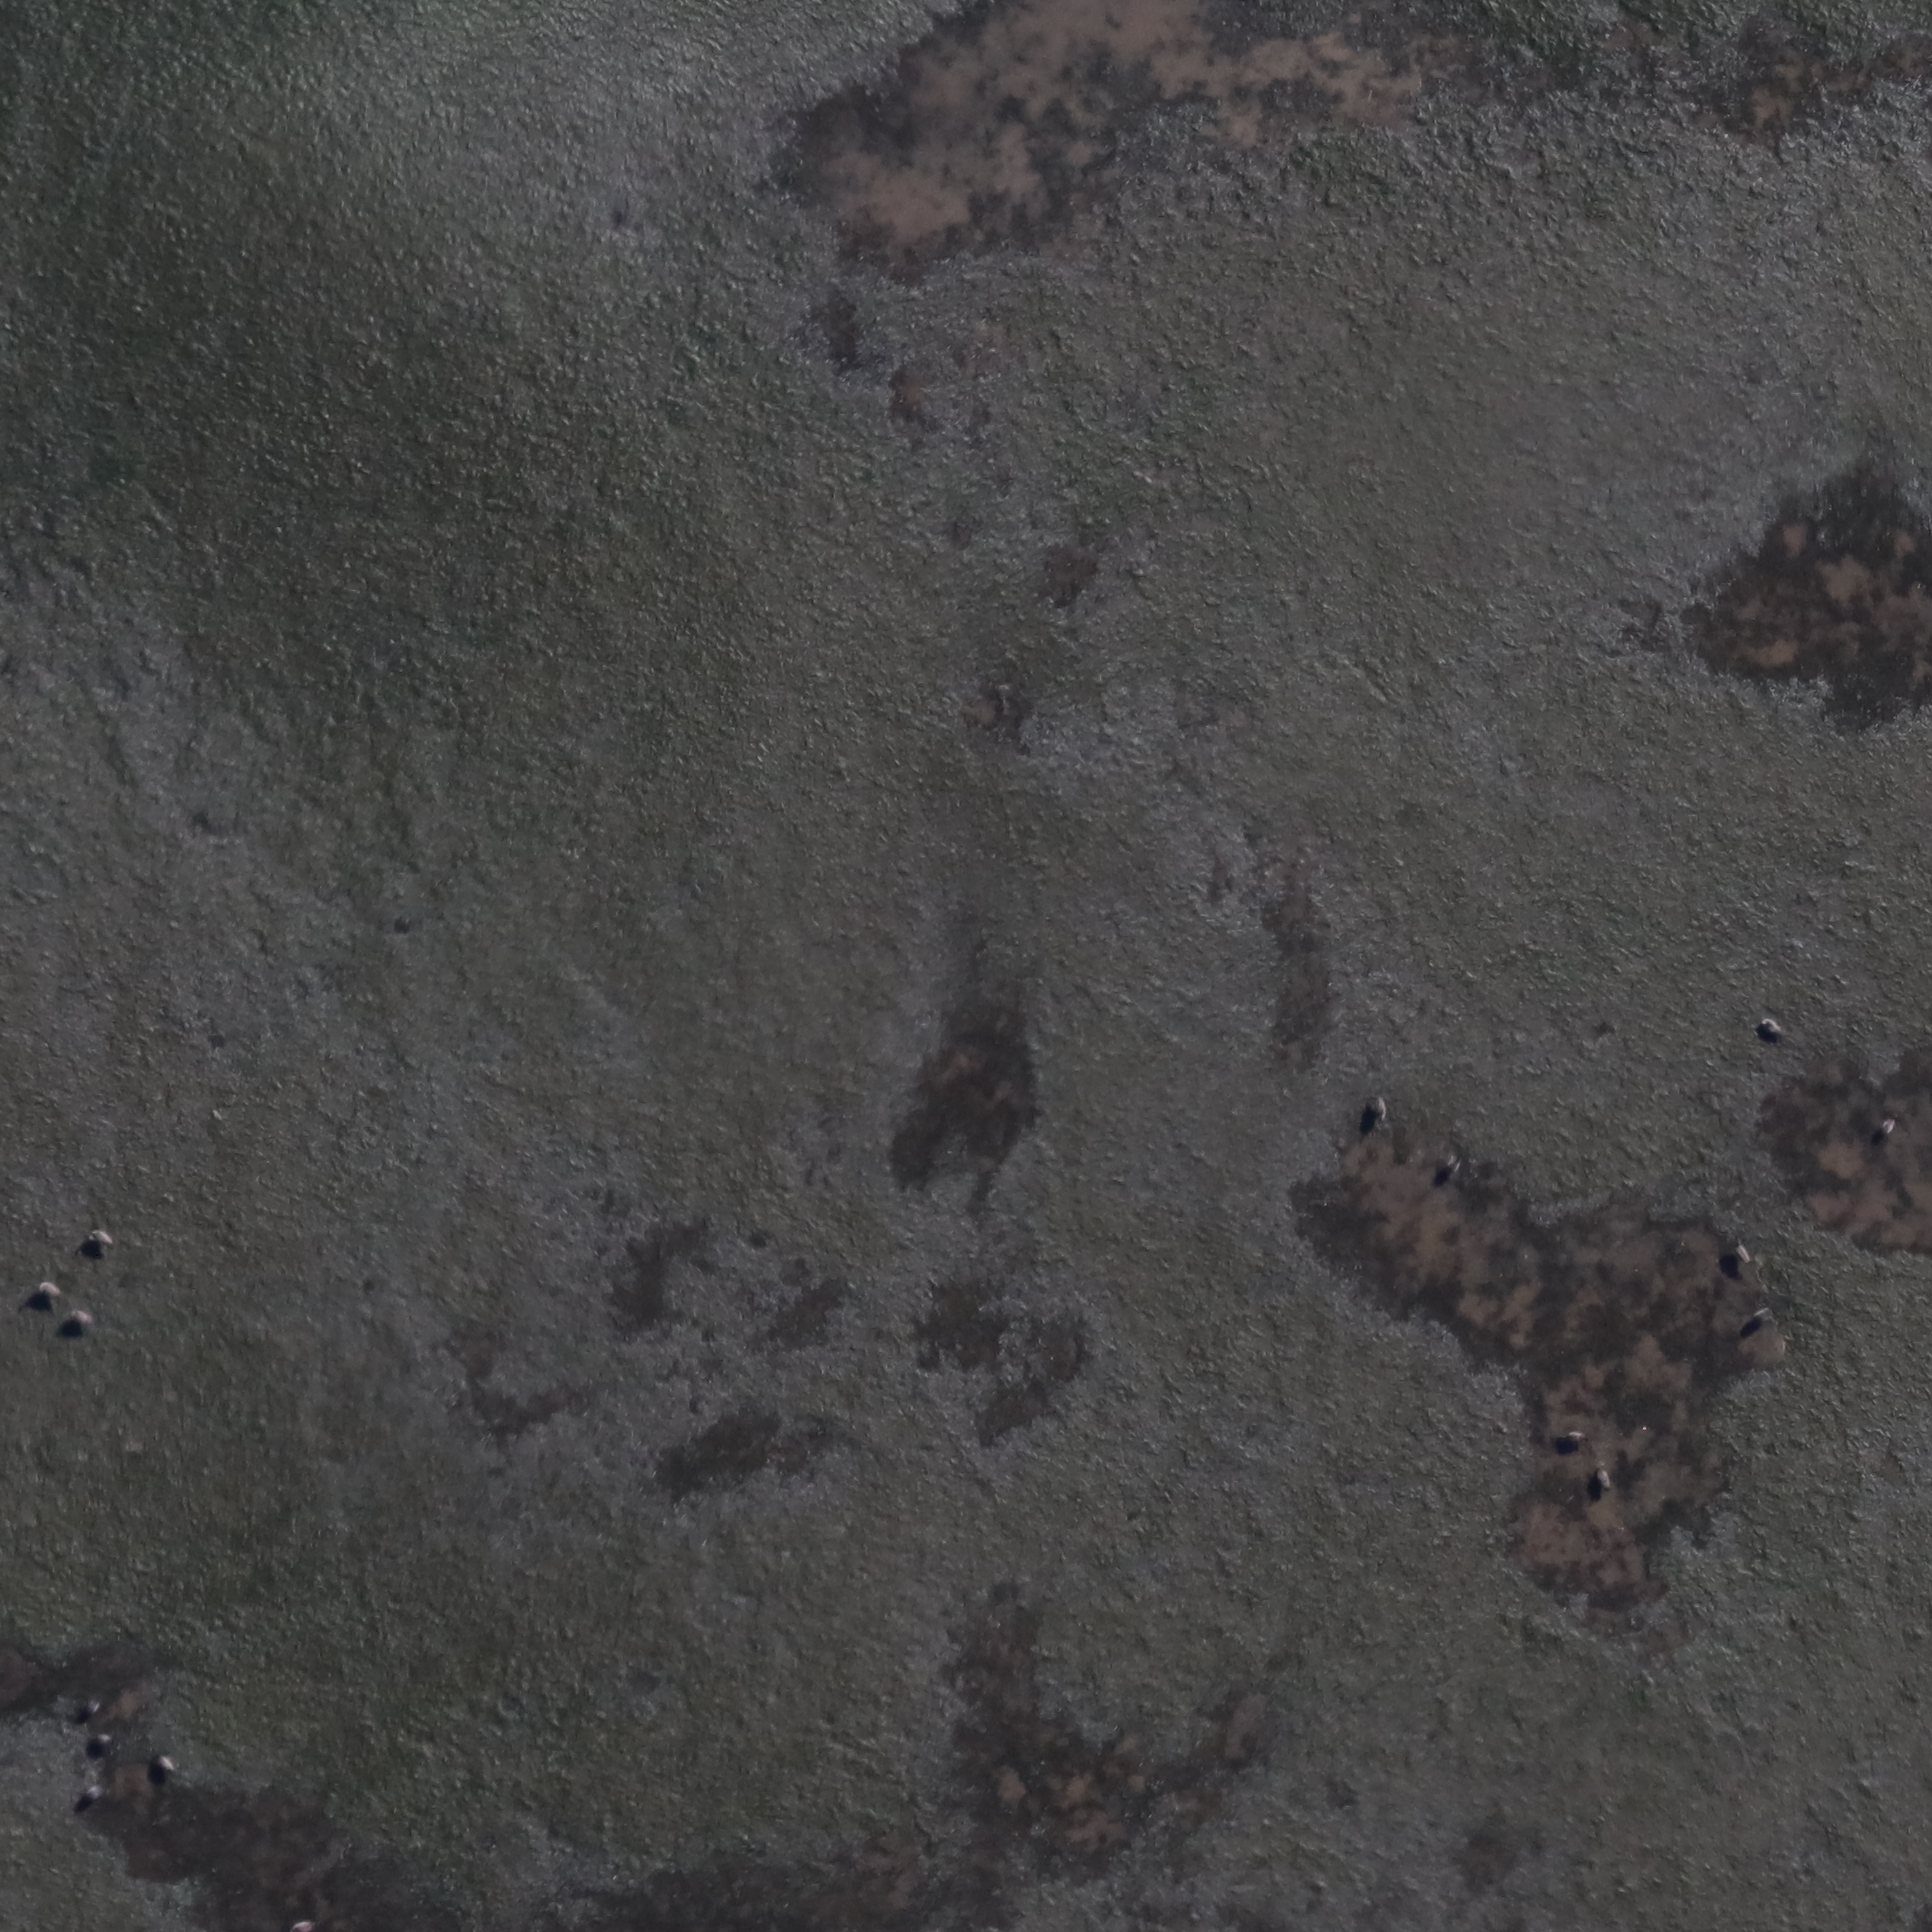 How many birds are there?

16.